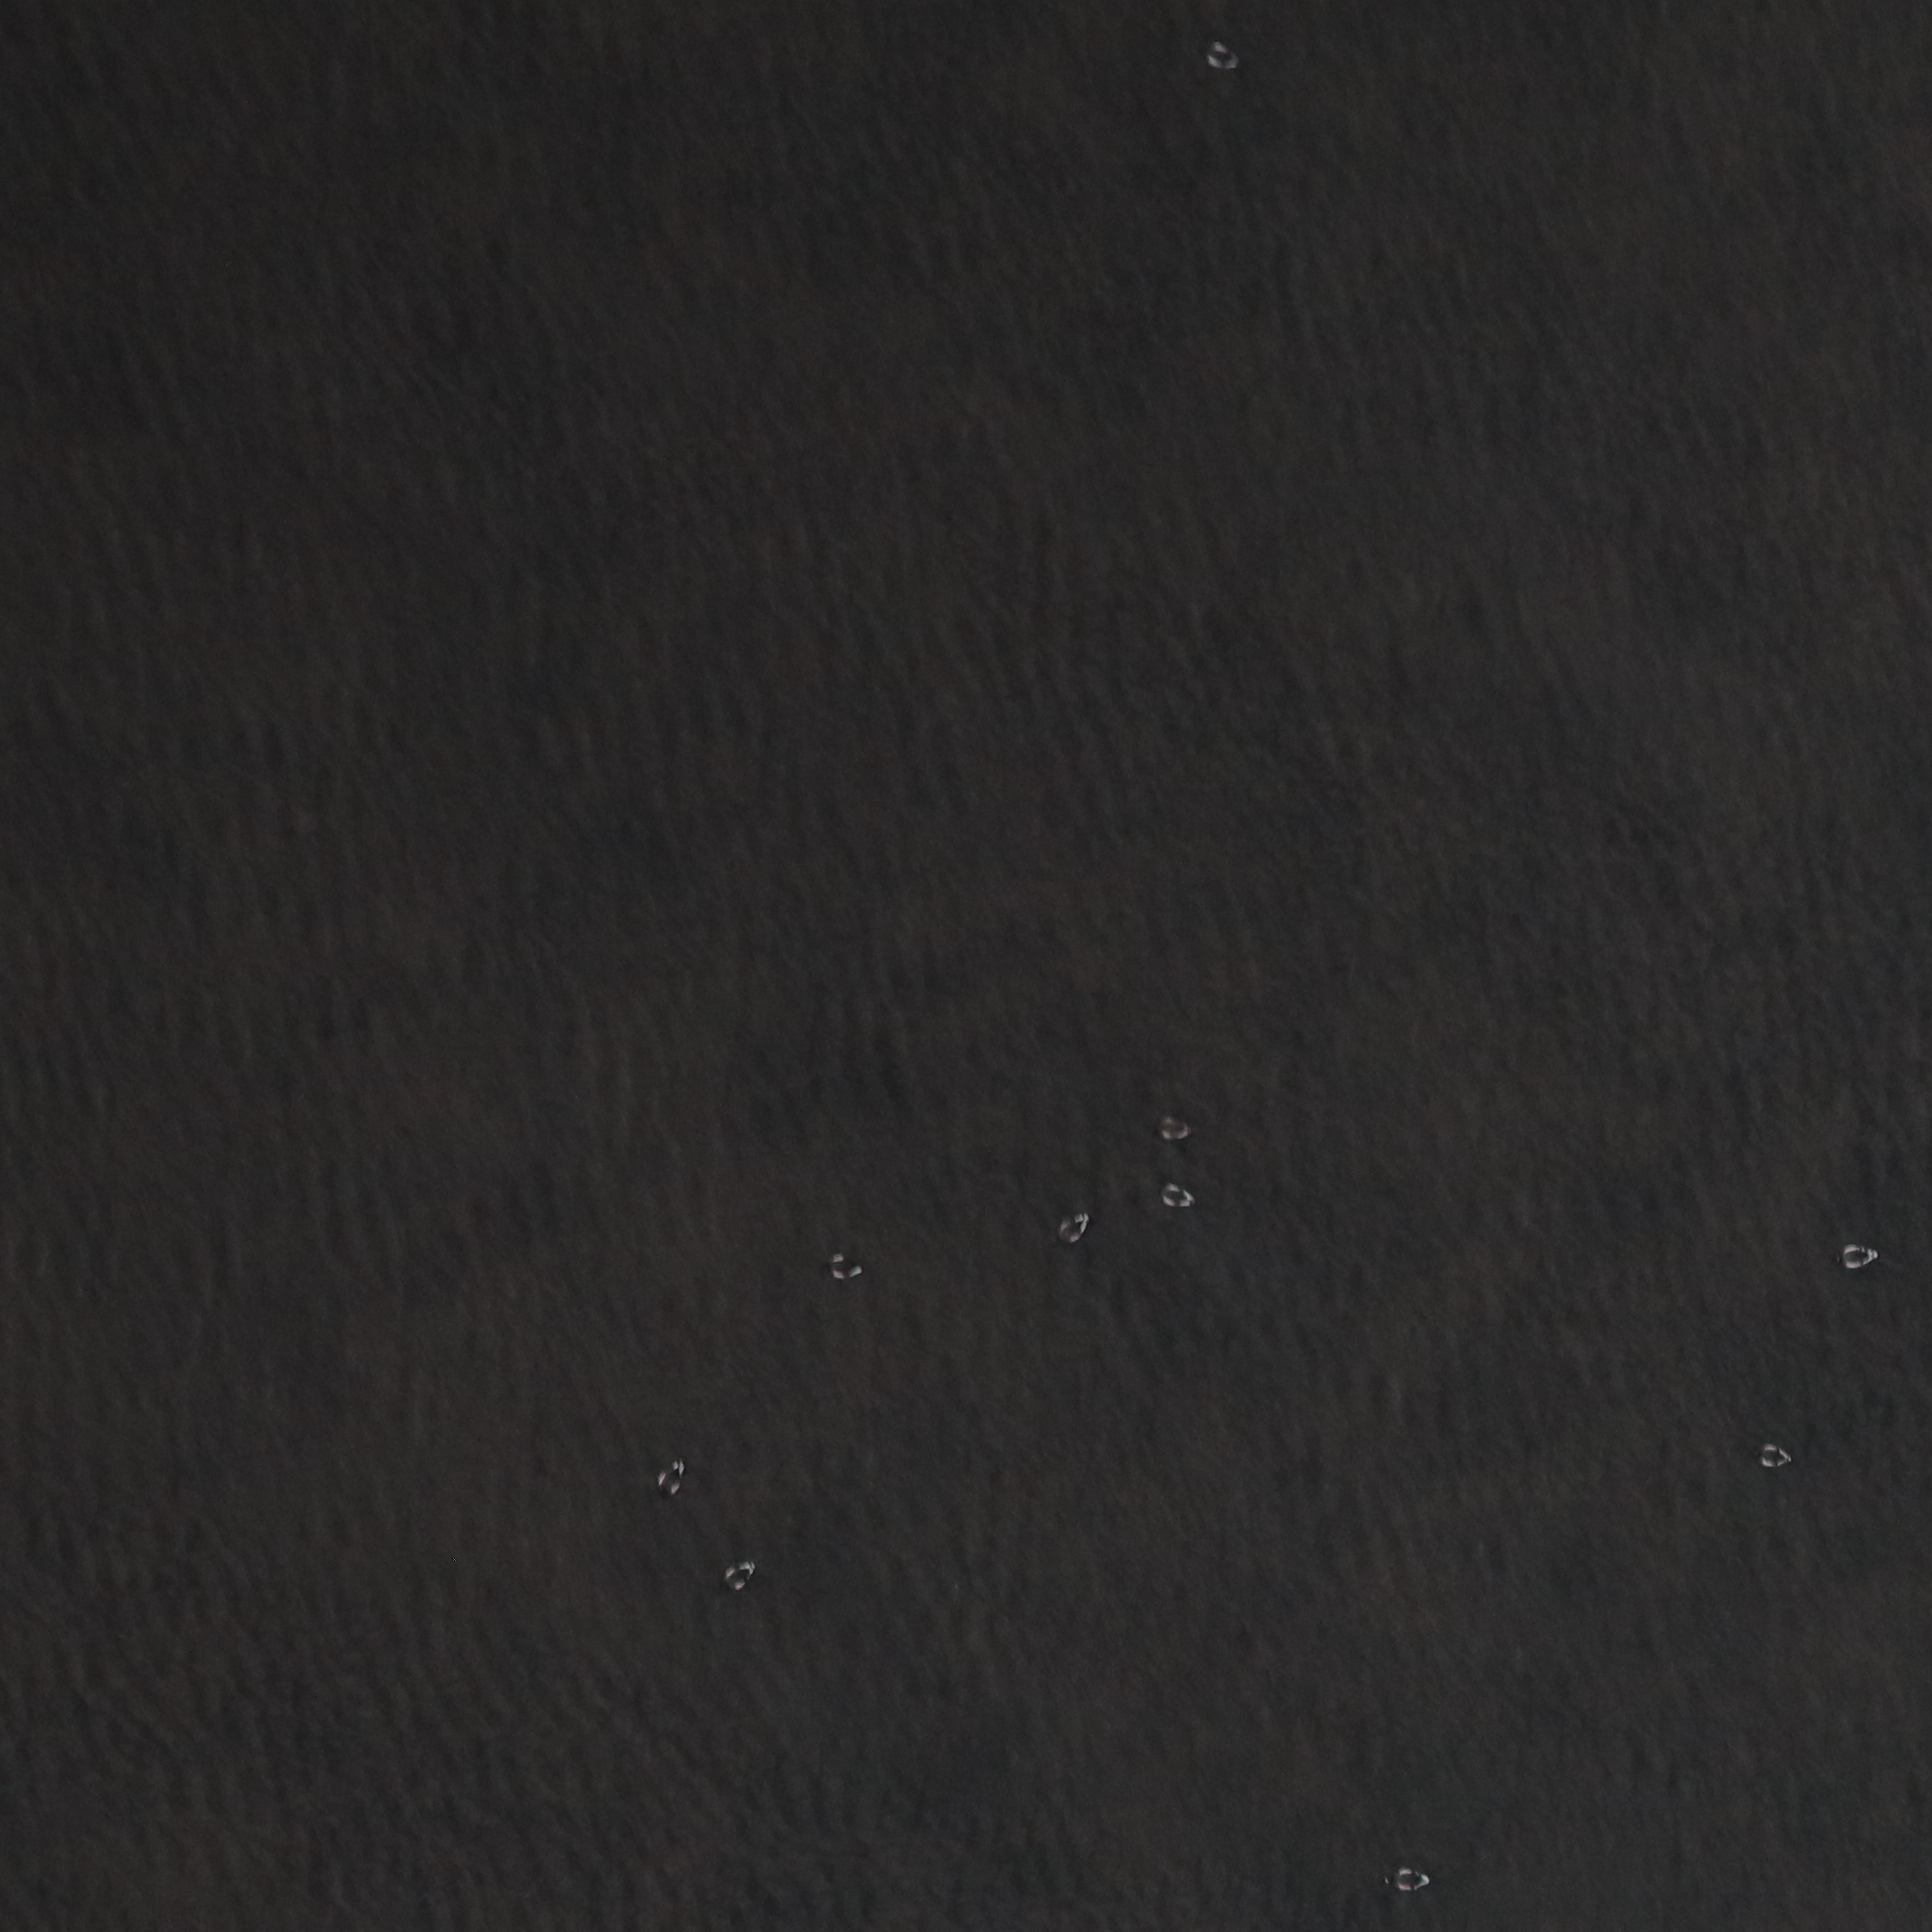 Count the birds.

10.